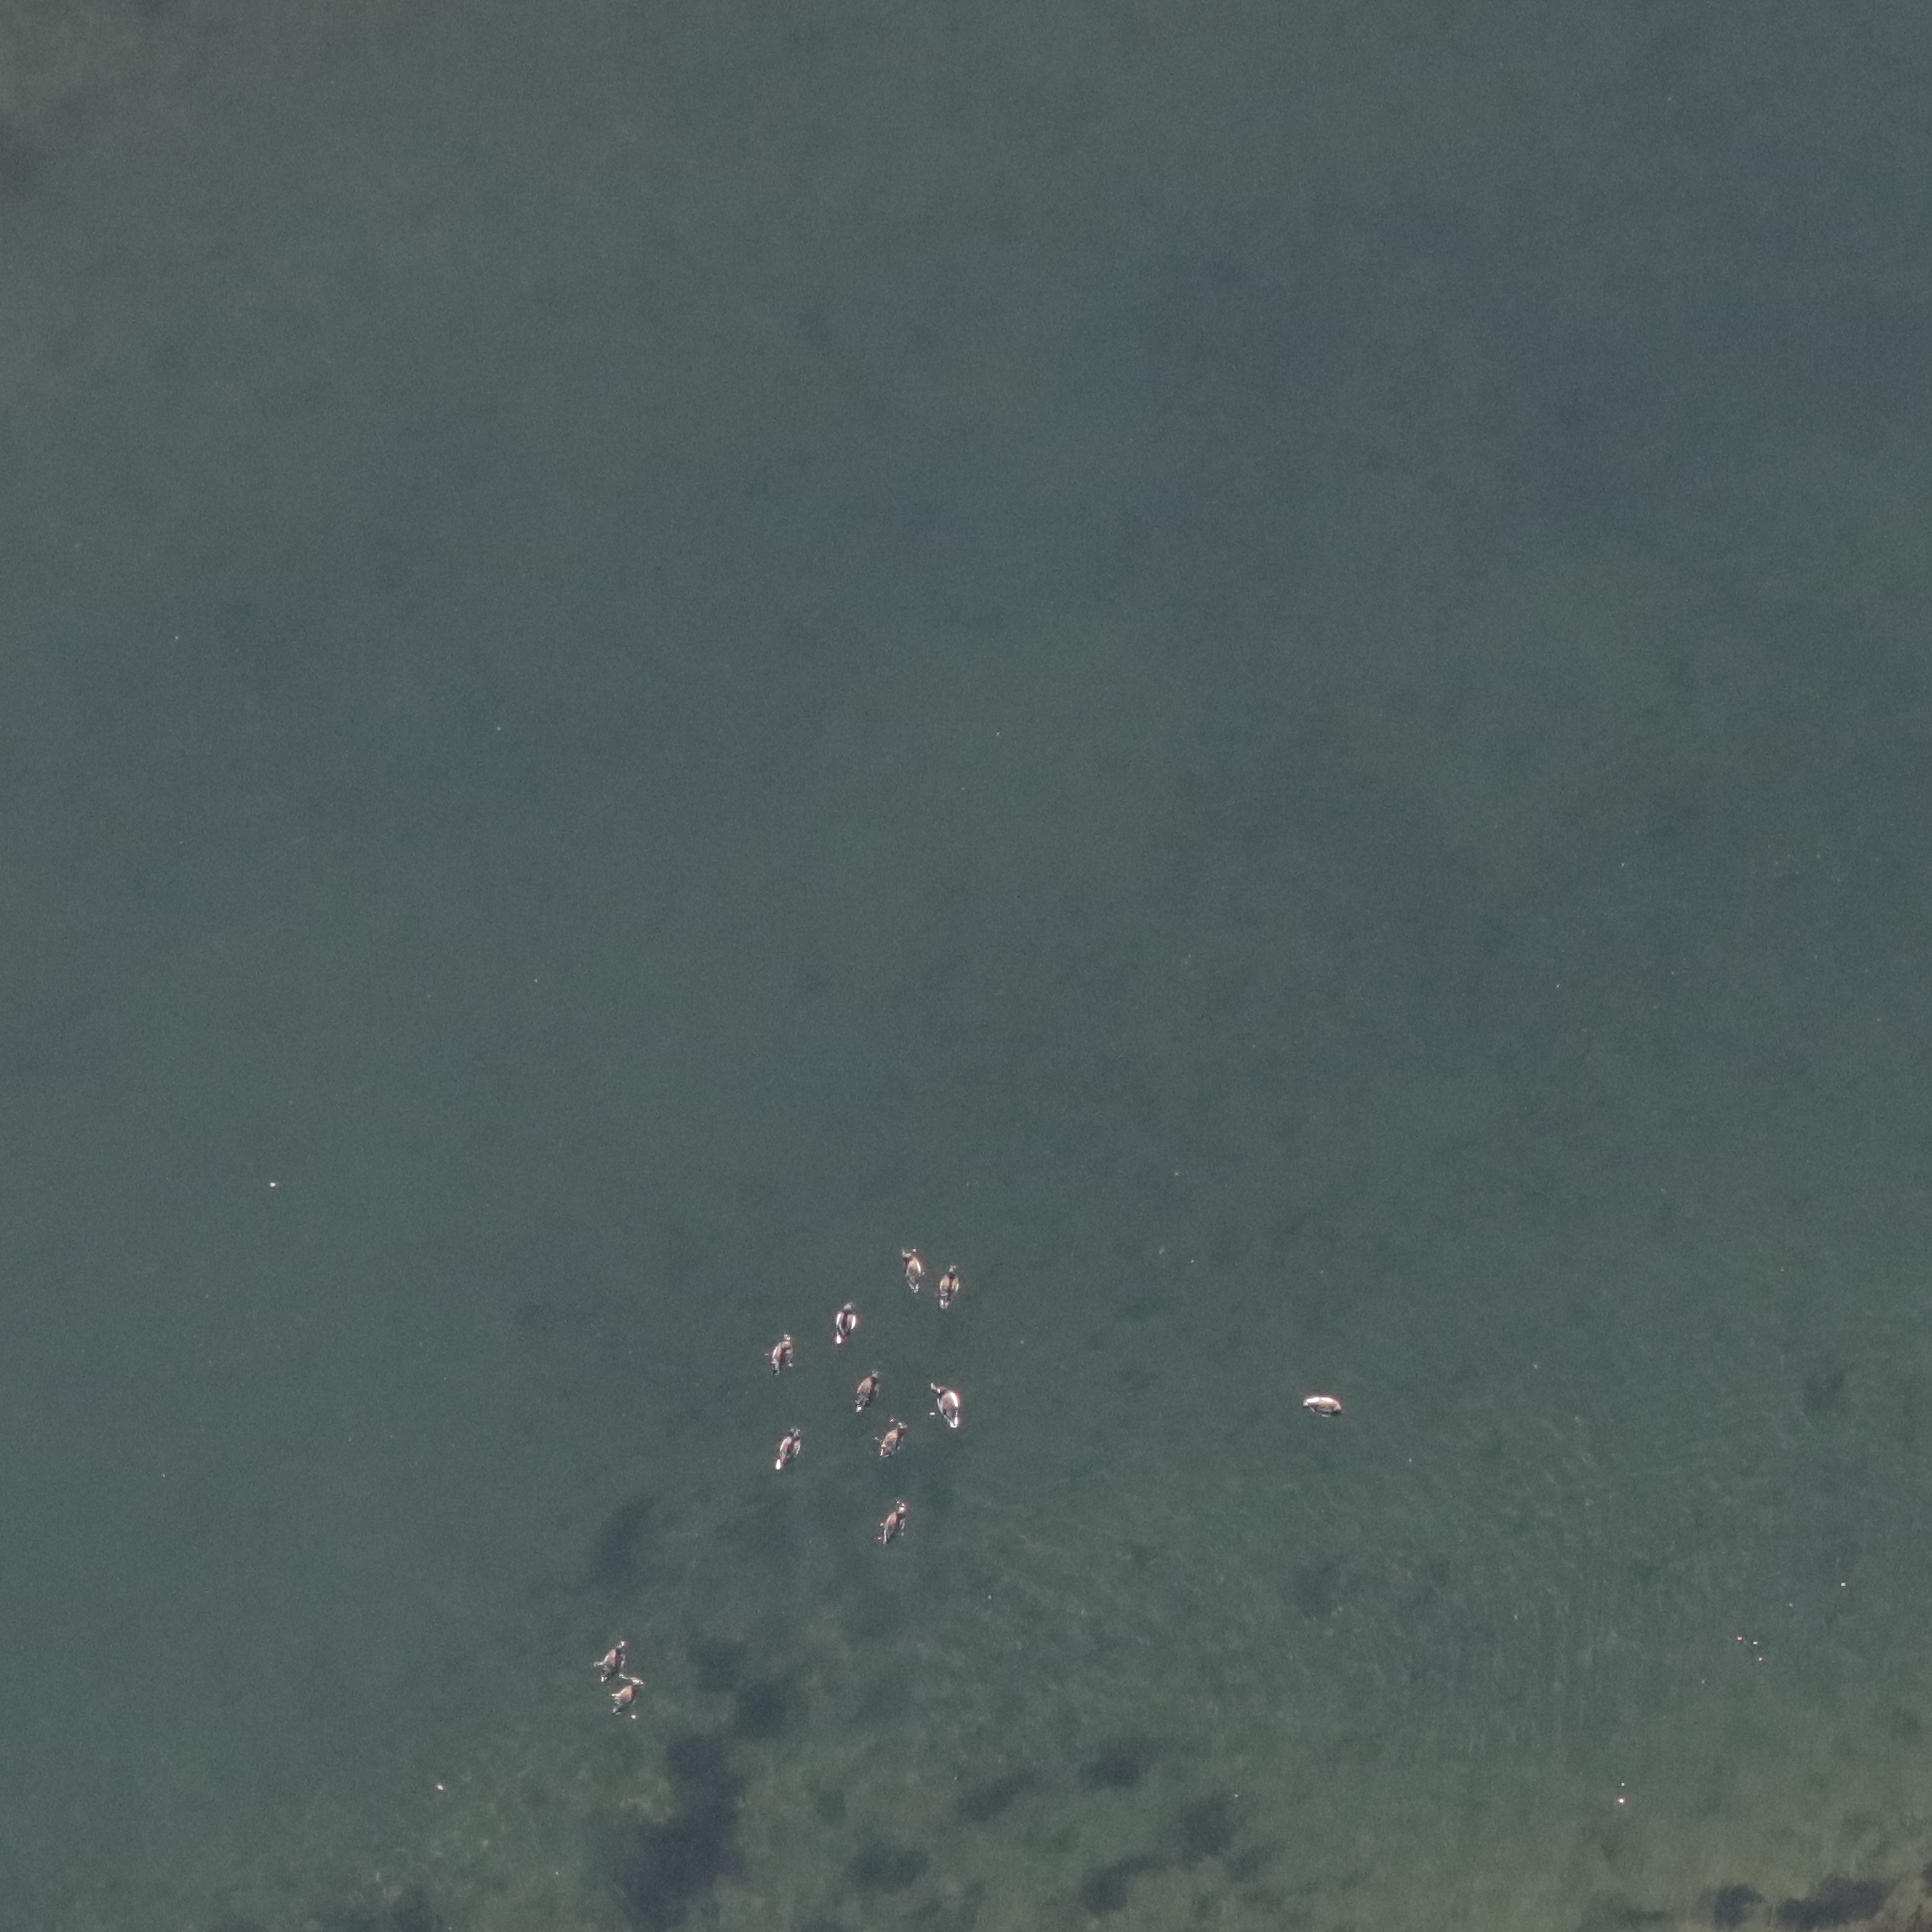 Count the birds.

12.